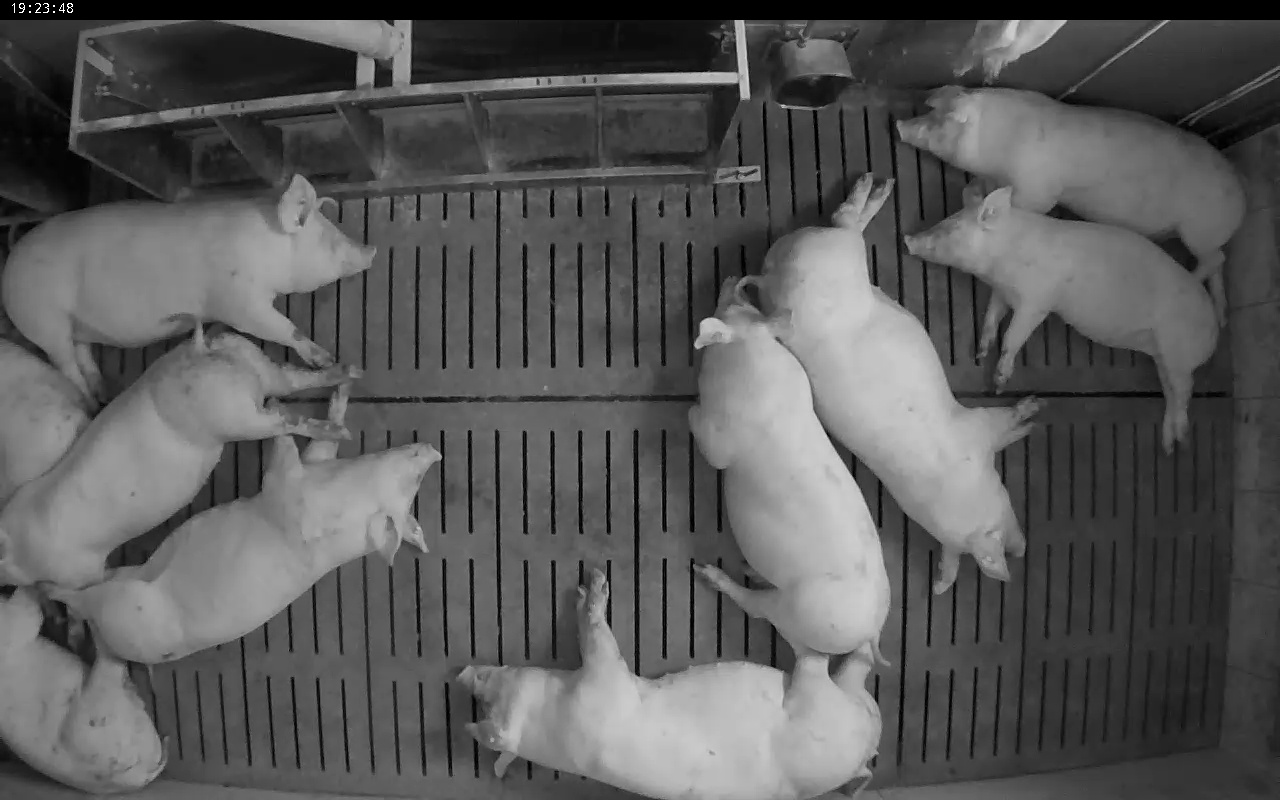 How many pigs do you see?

10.